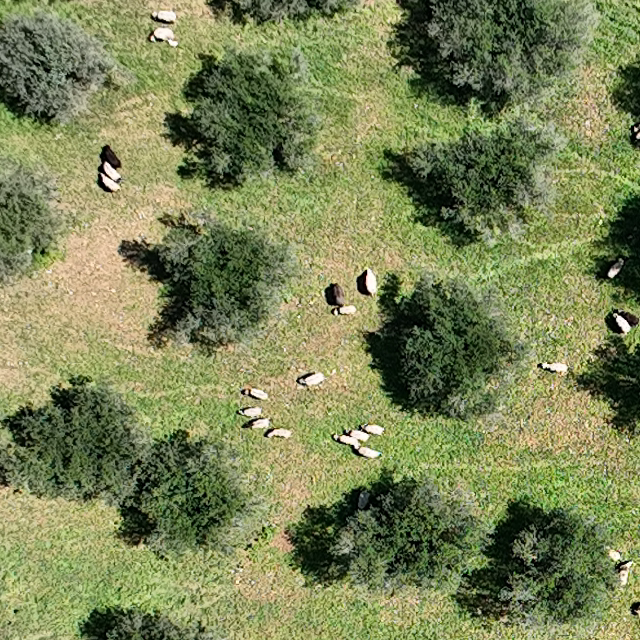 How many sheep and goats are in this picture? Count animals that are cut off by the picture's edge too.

26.